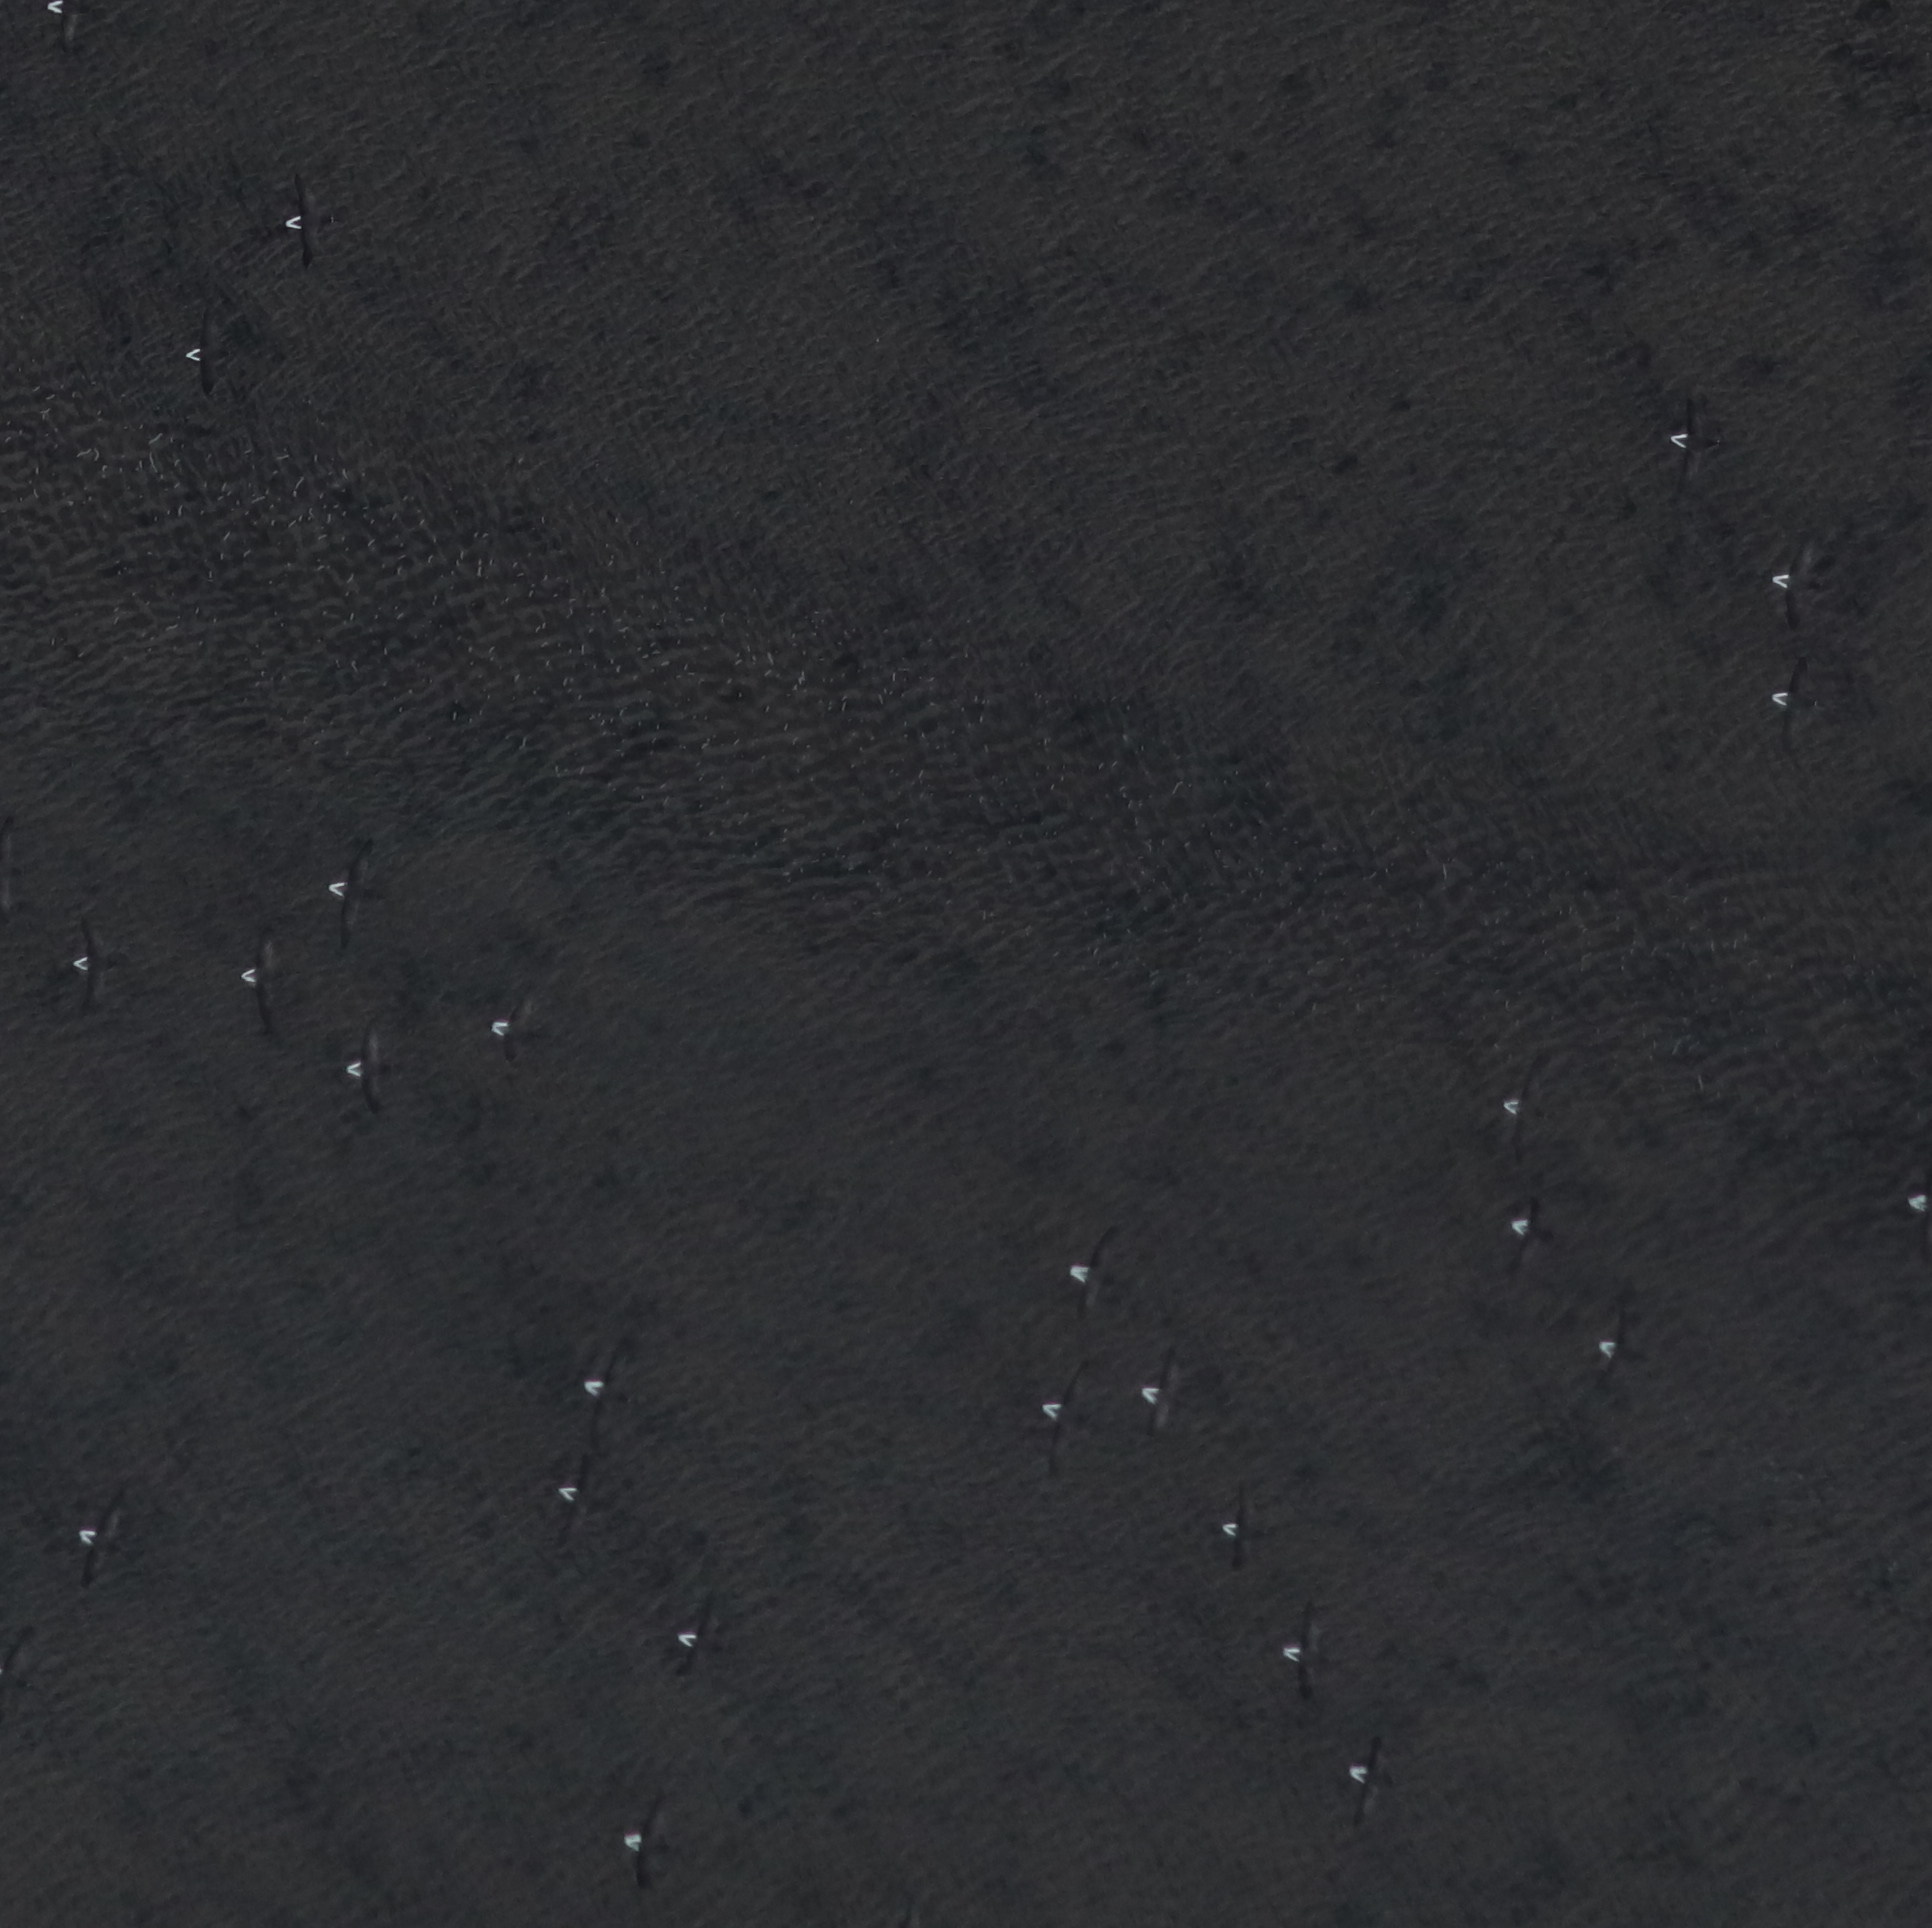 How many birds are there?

26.